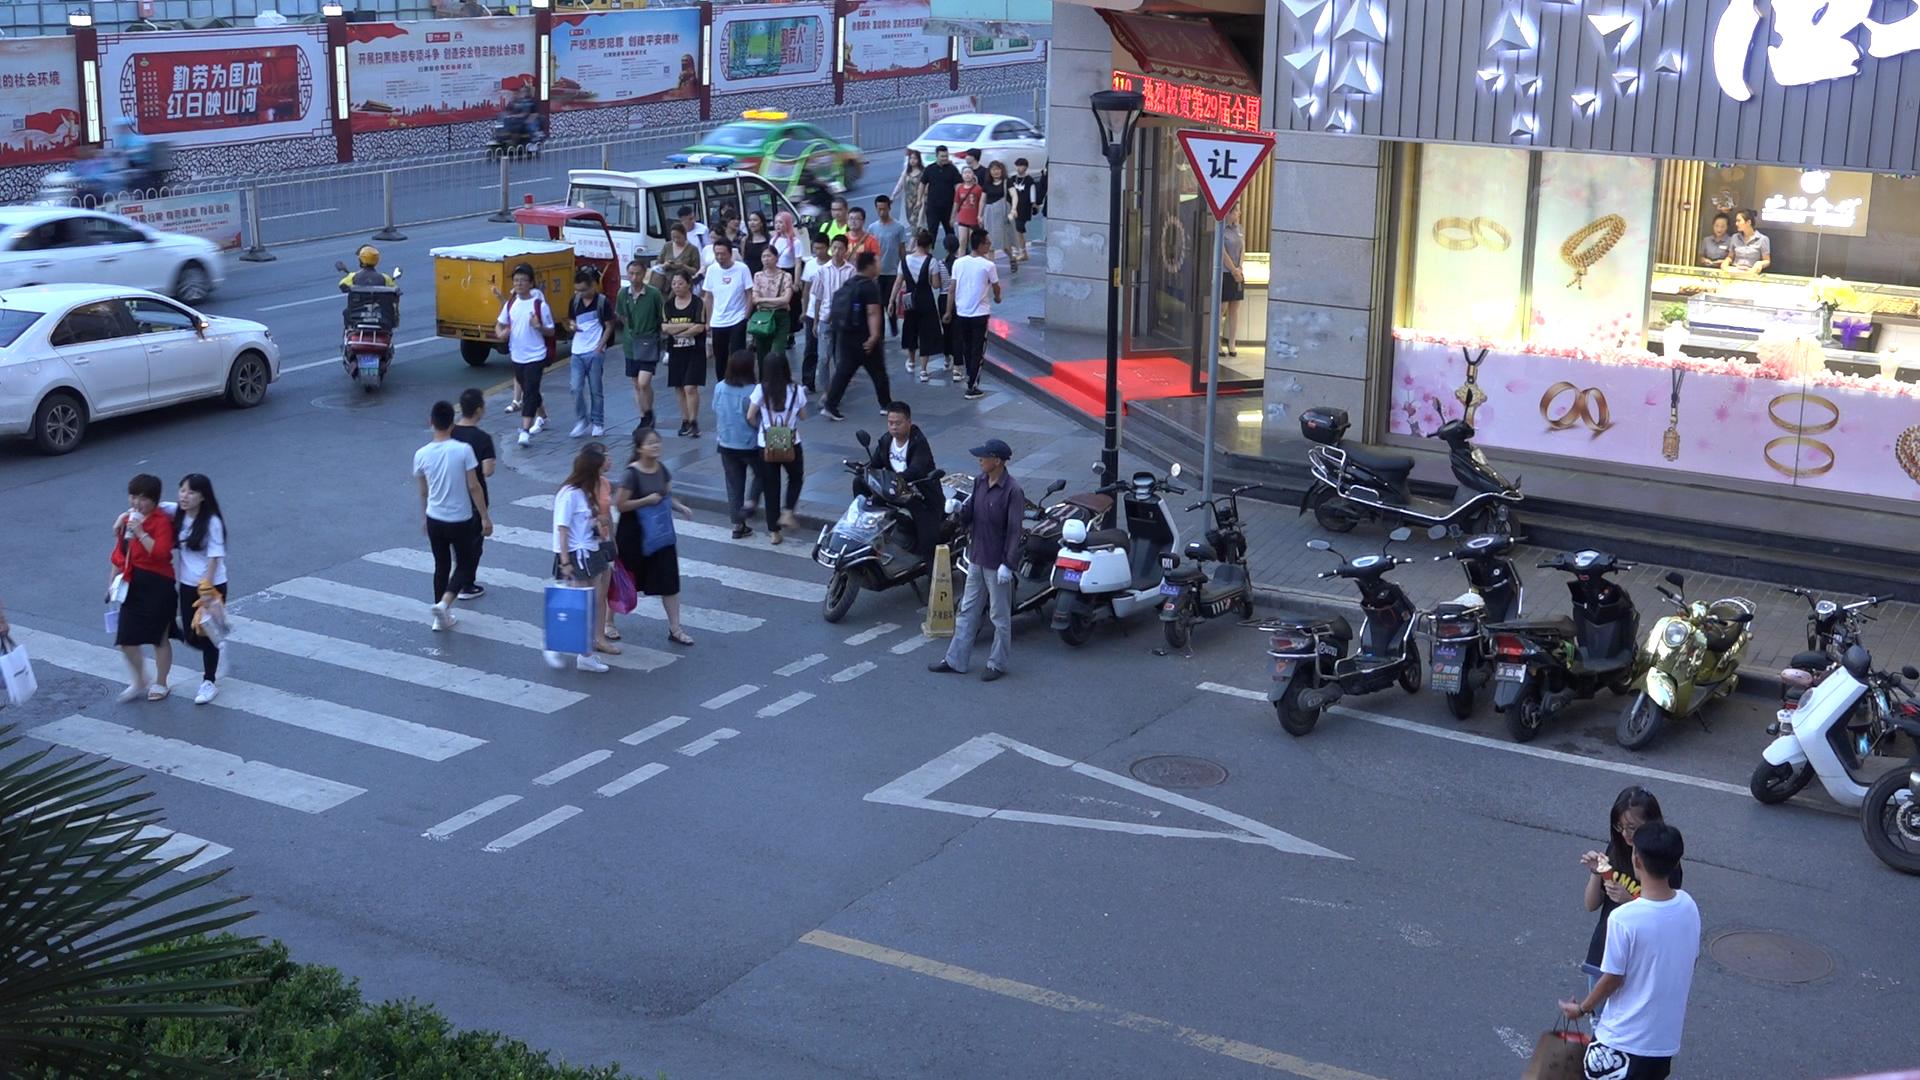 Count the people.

44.